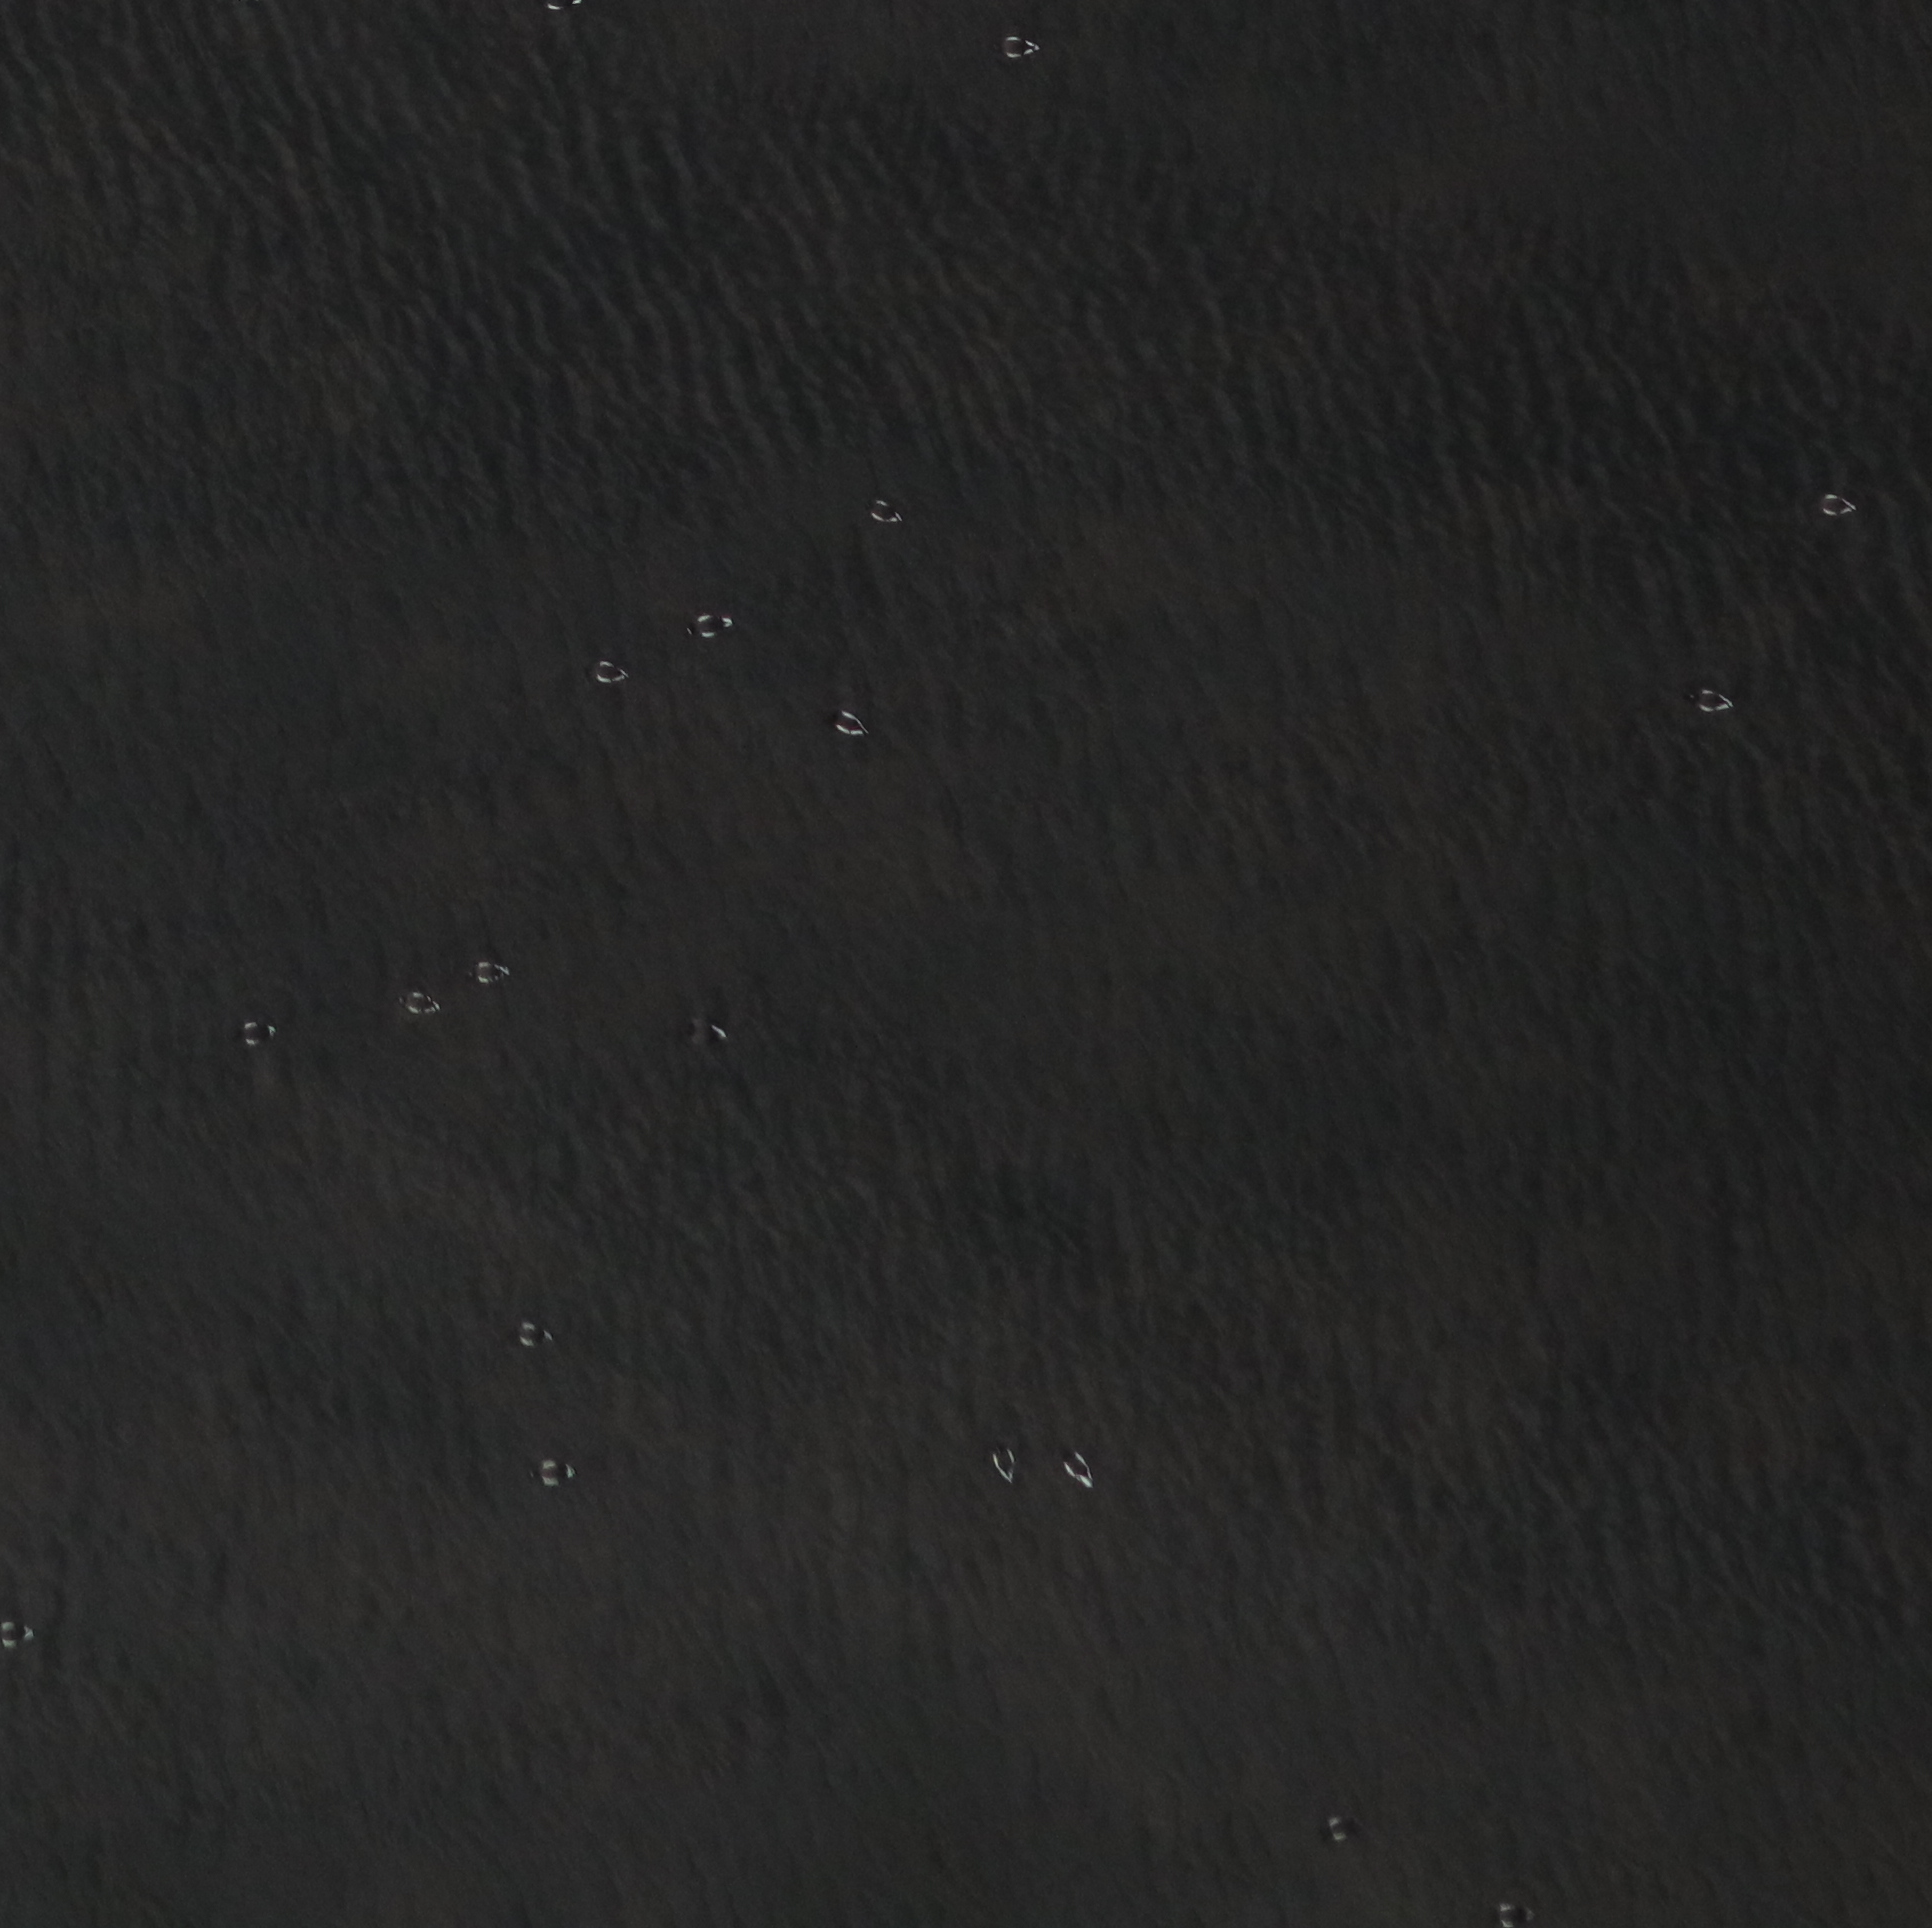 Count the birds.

18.